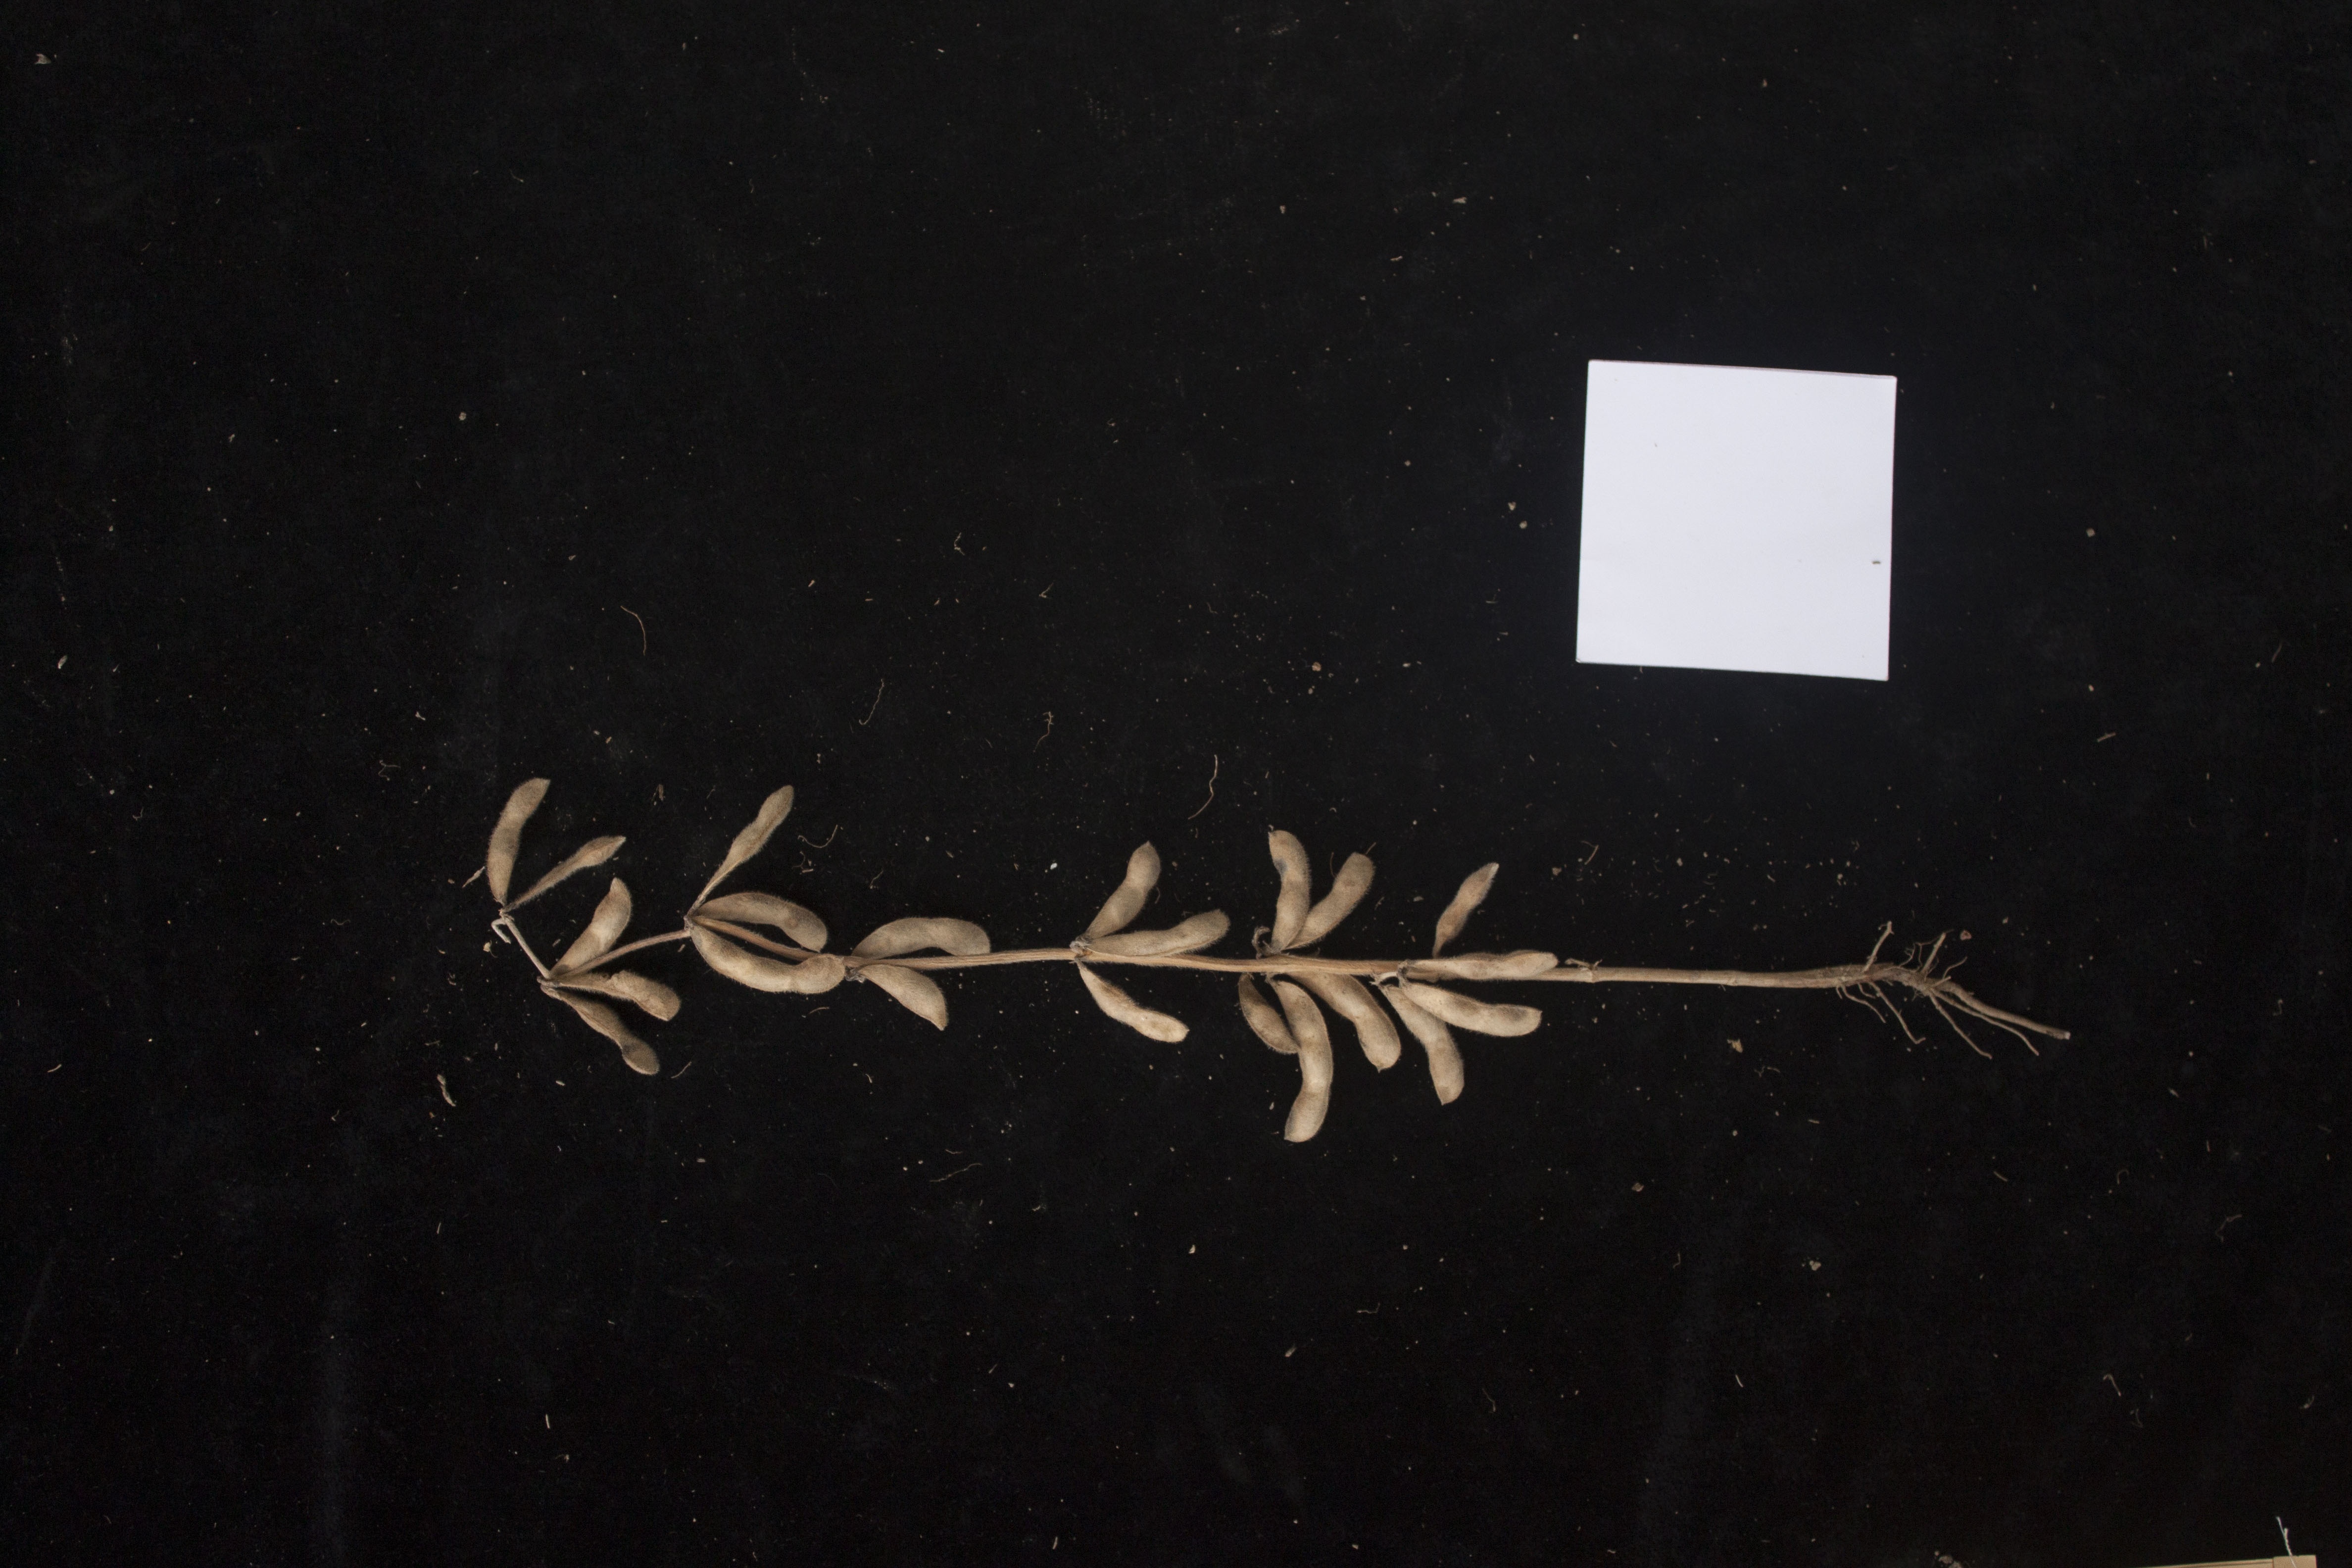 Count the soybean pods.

22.